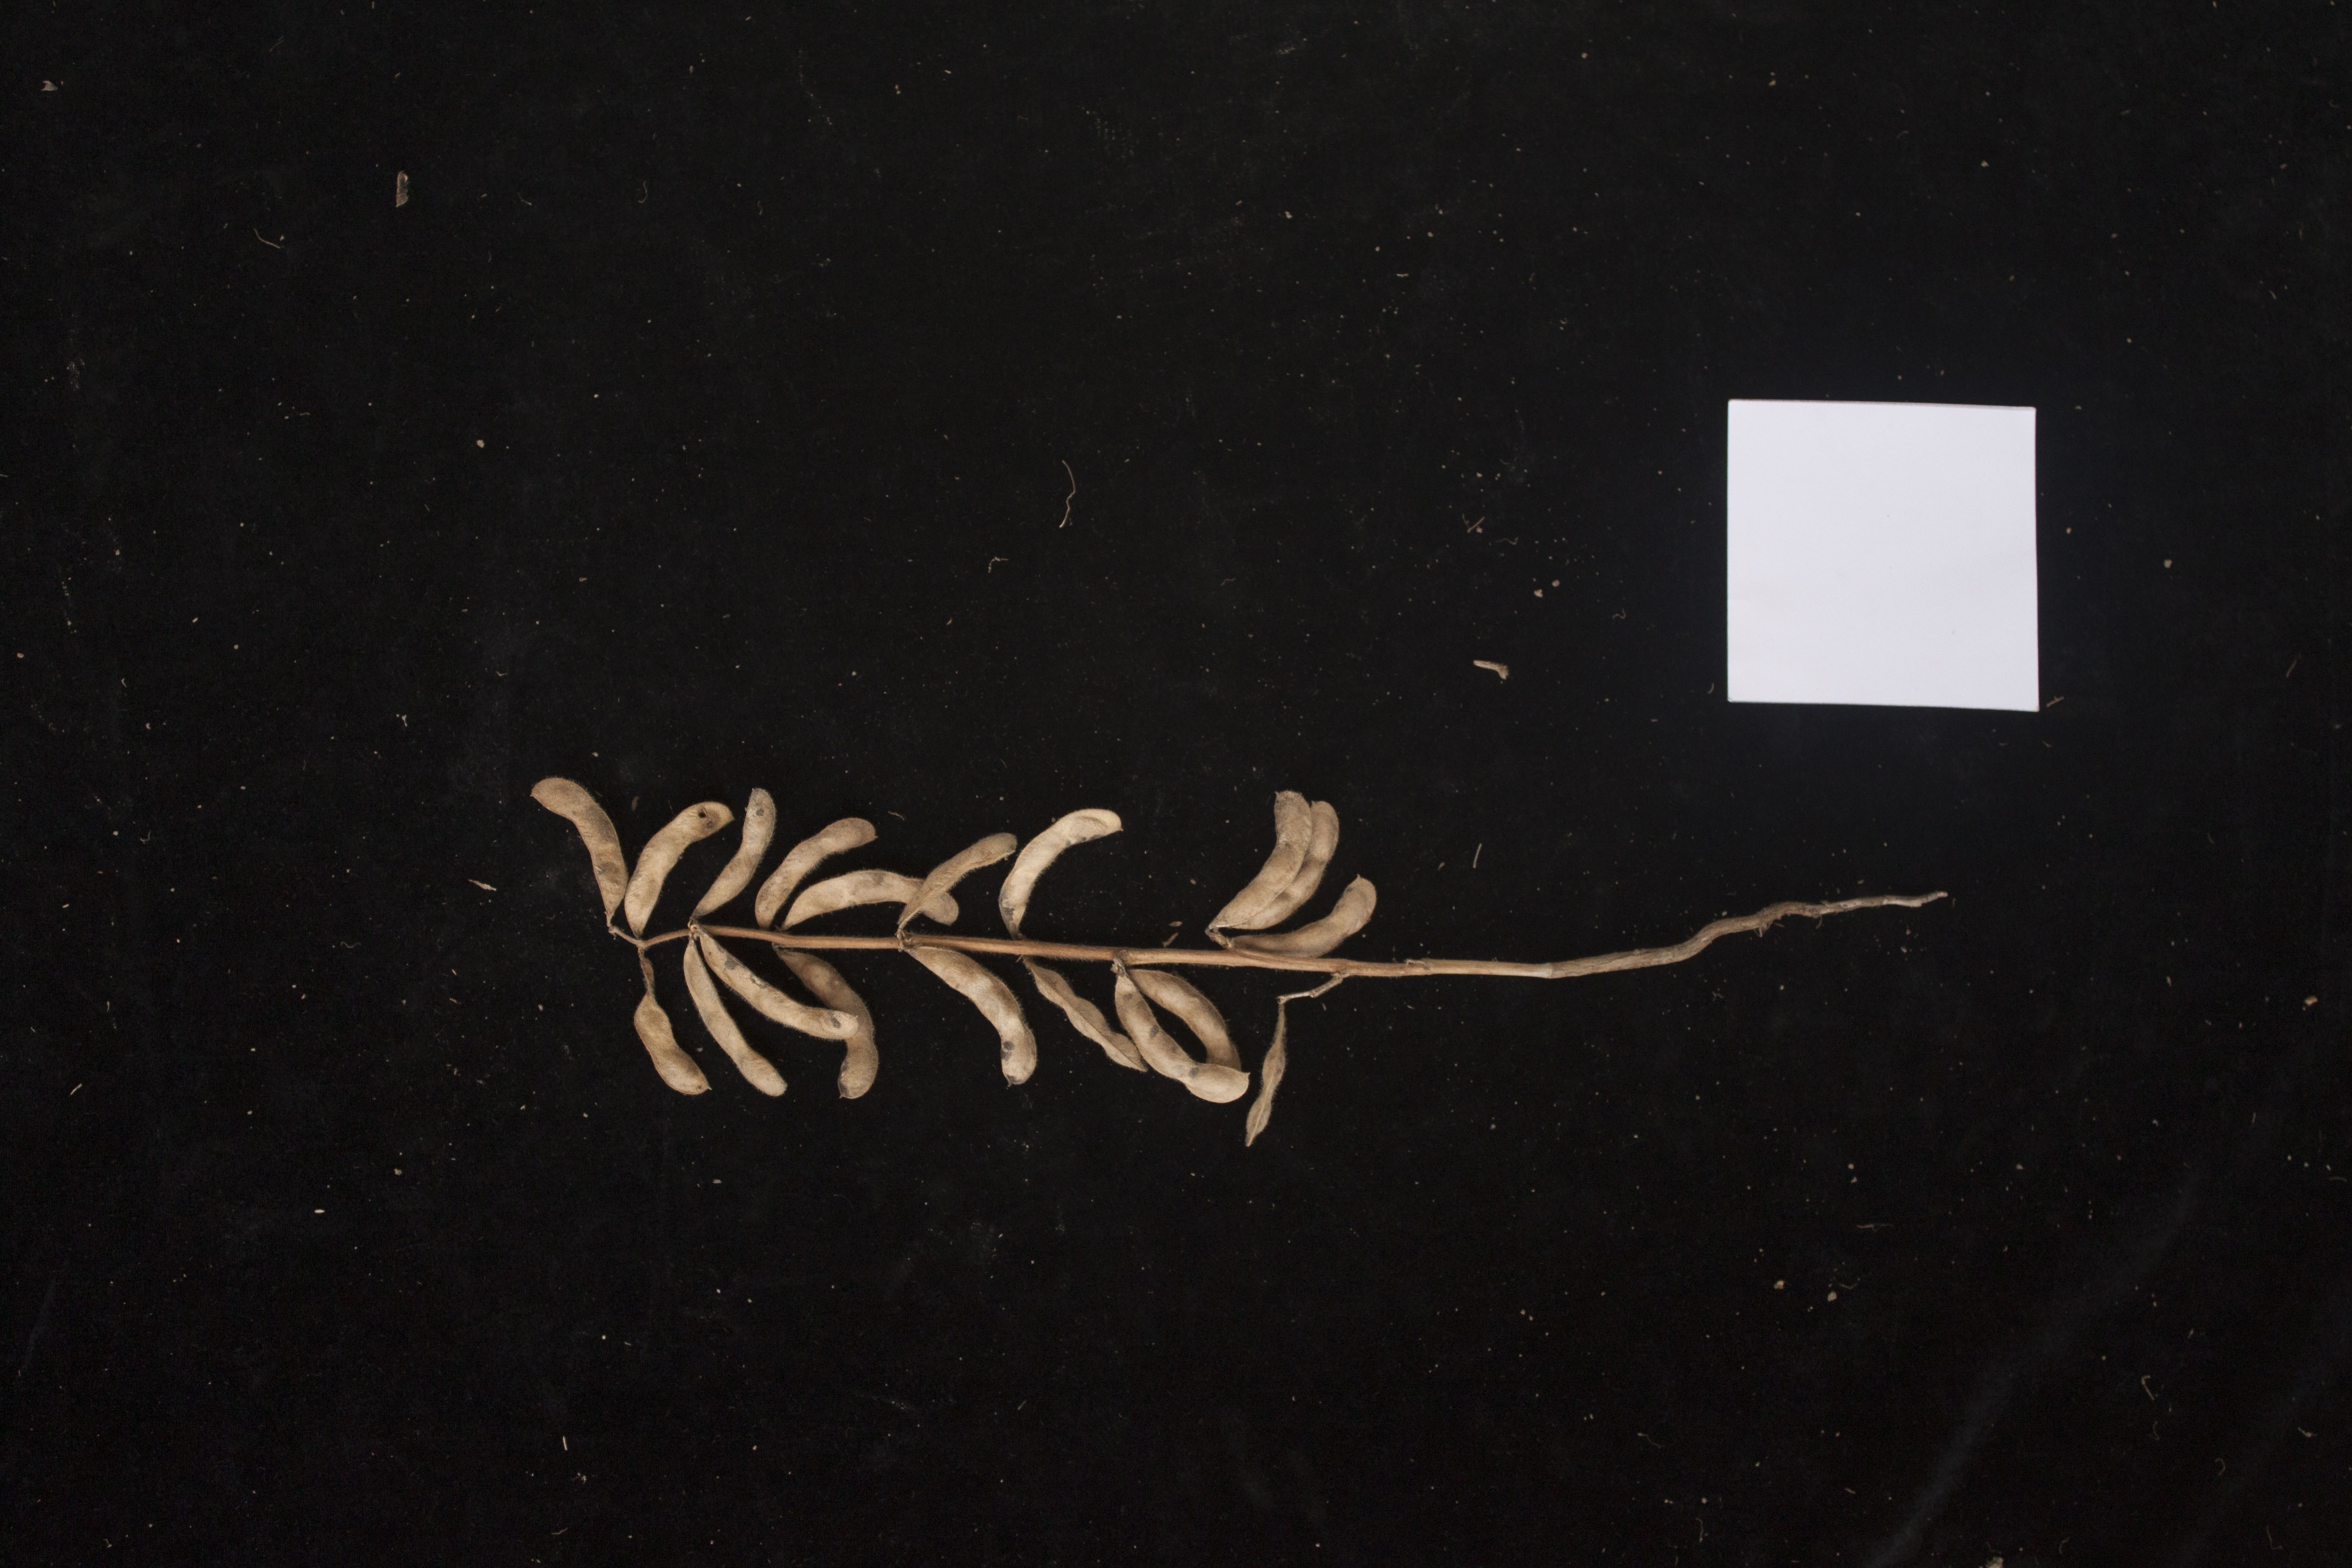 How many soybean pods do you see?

19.